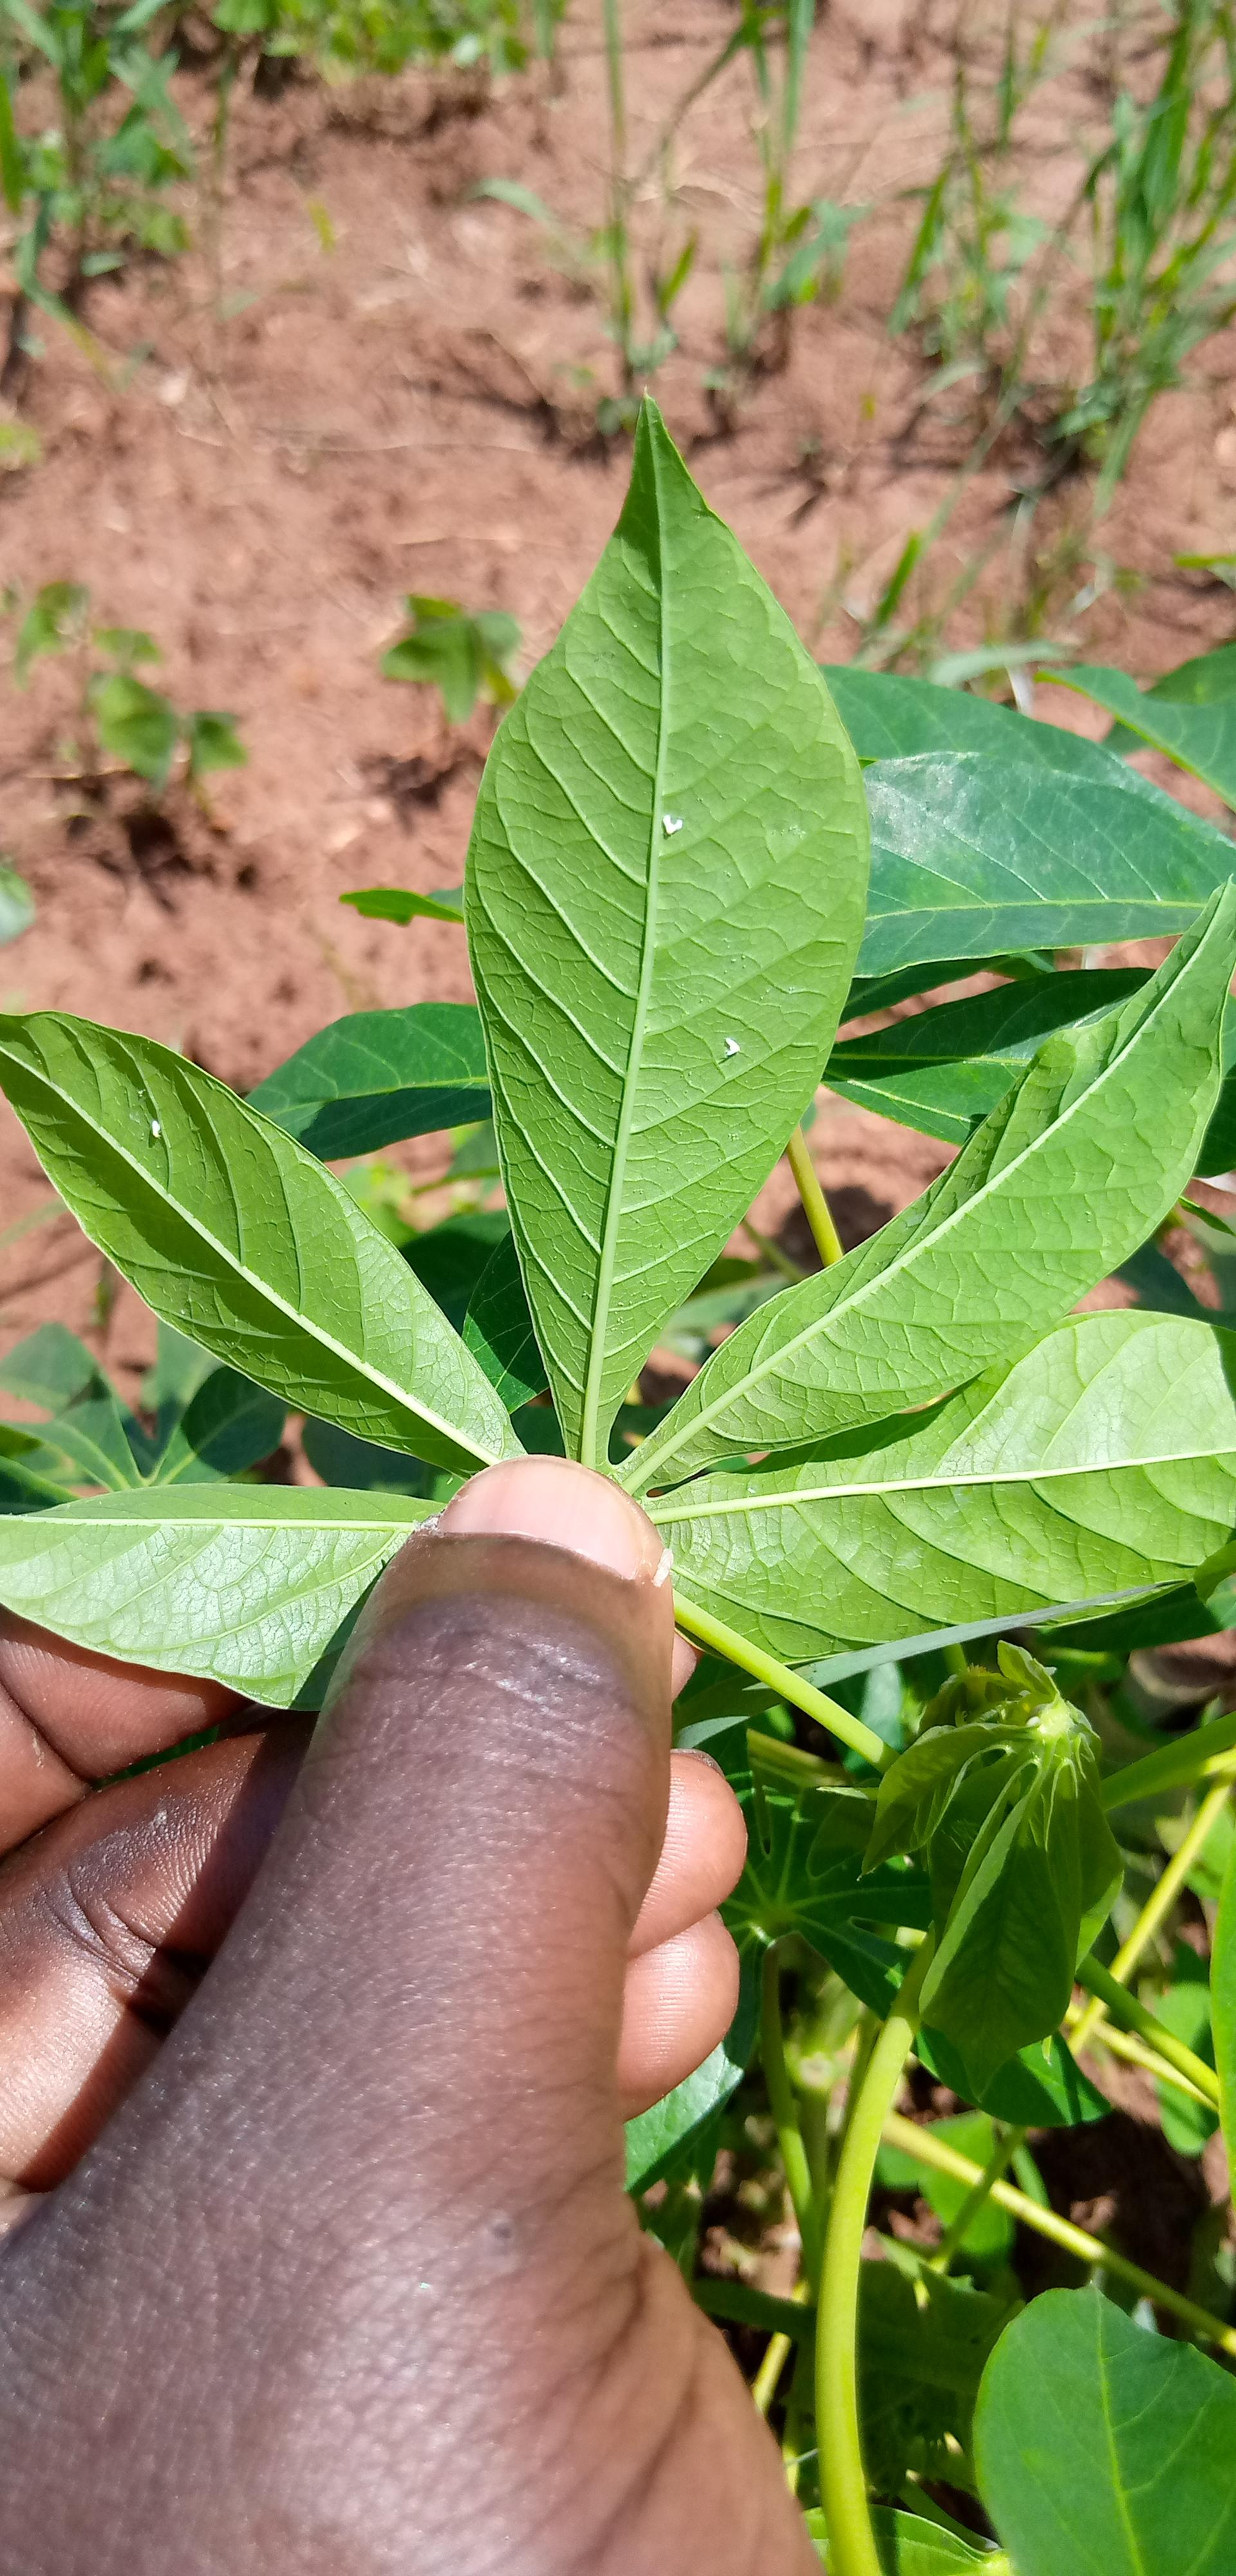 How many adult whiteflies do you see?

4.